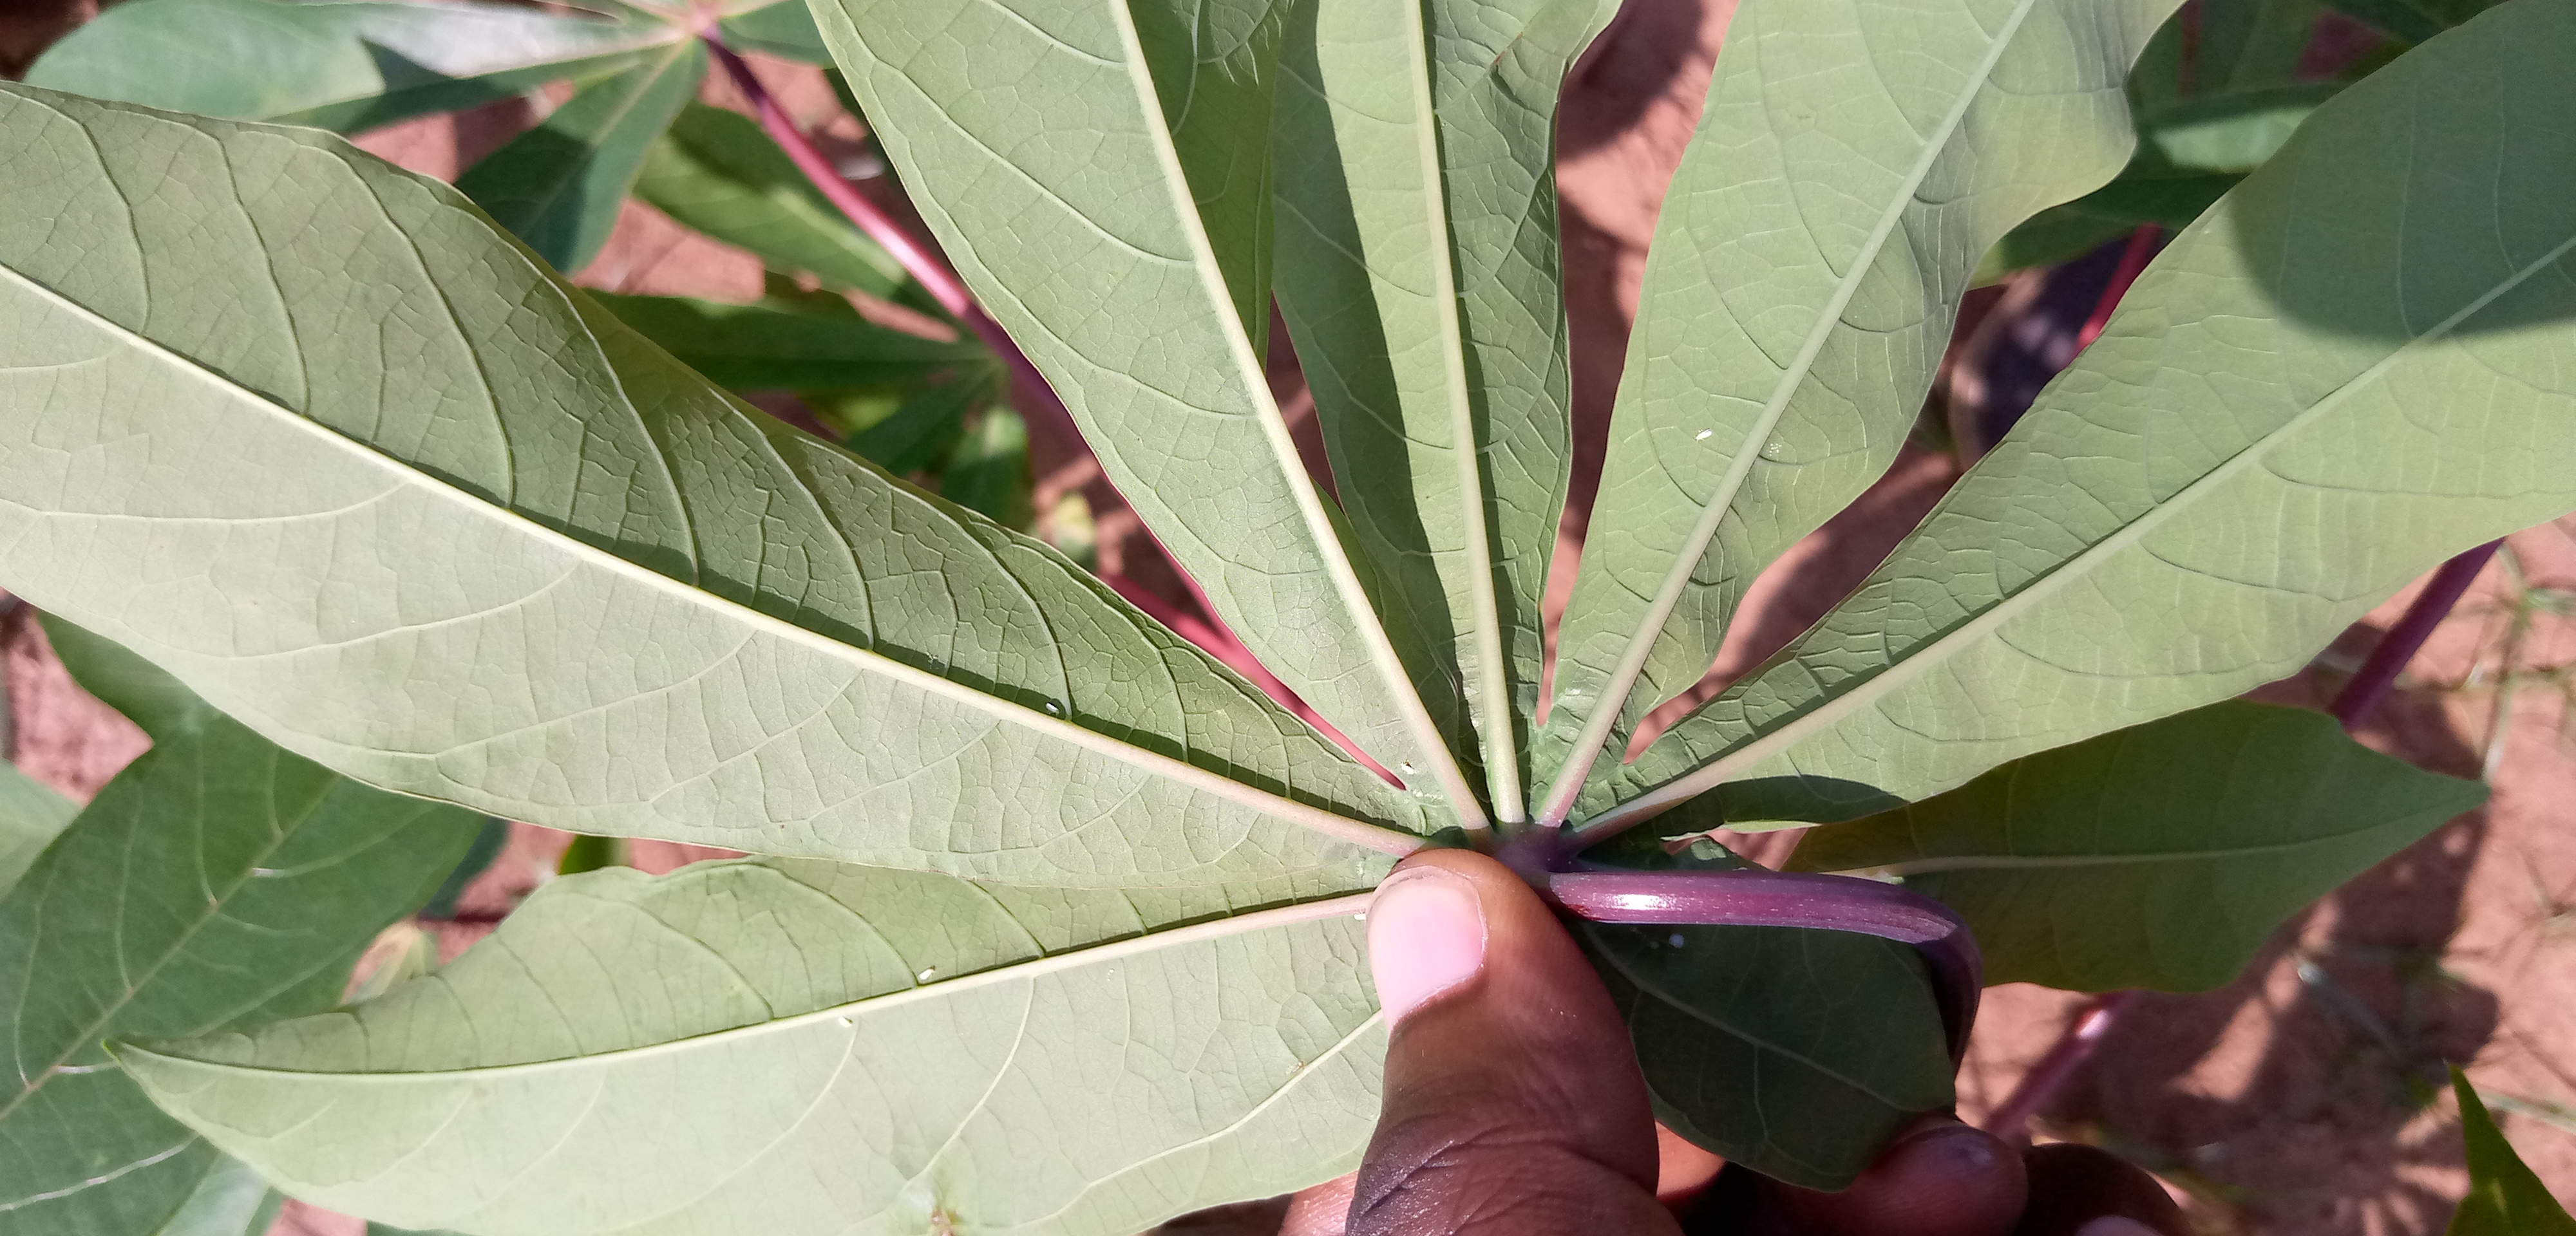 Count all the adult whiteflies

7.